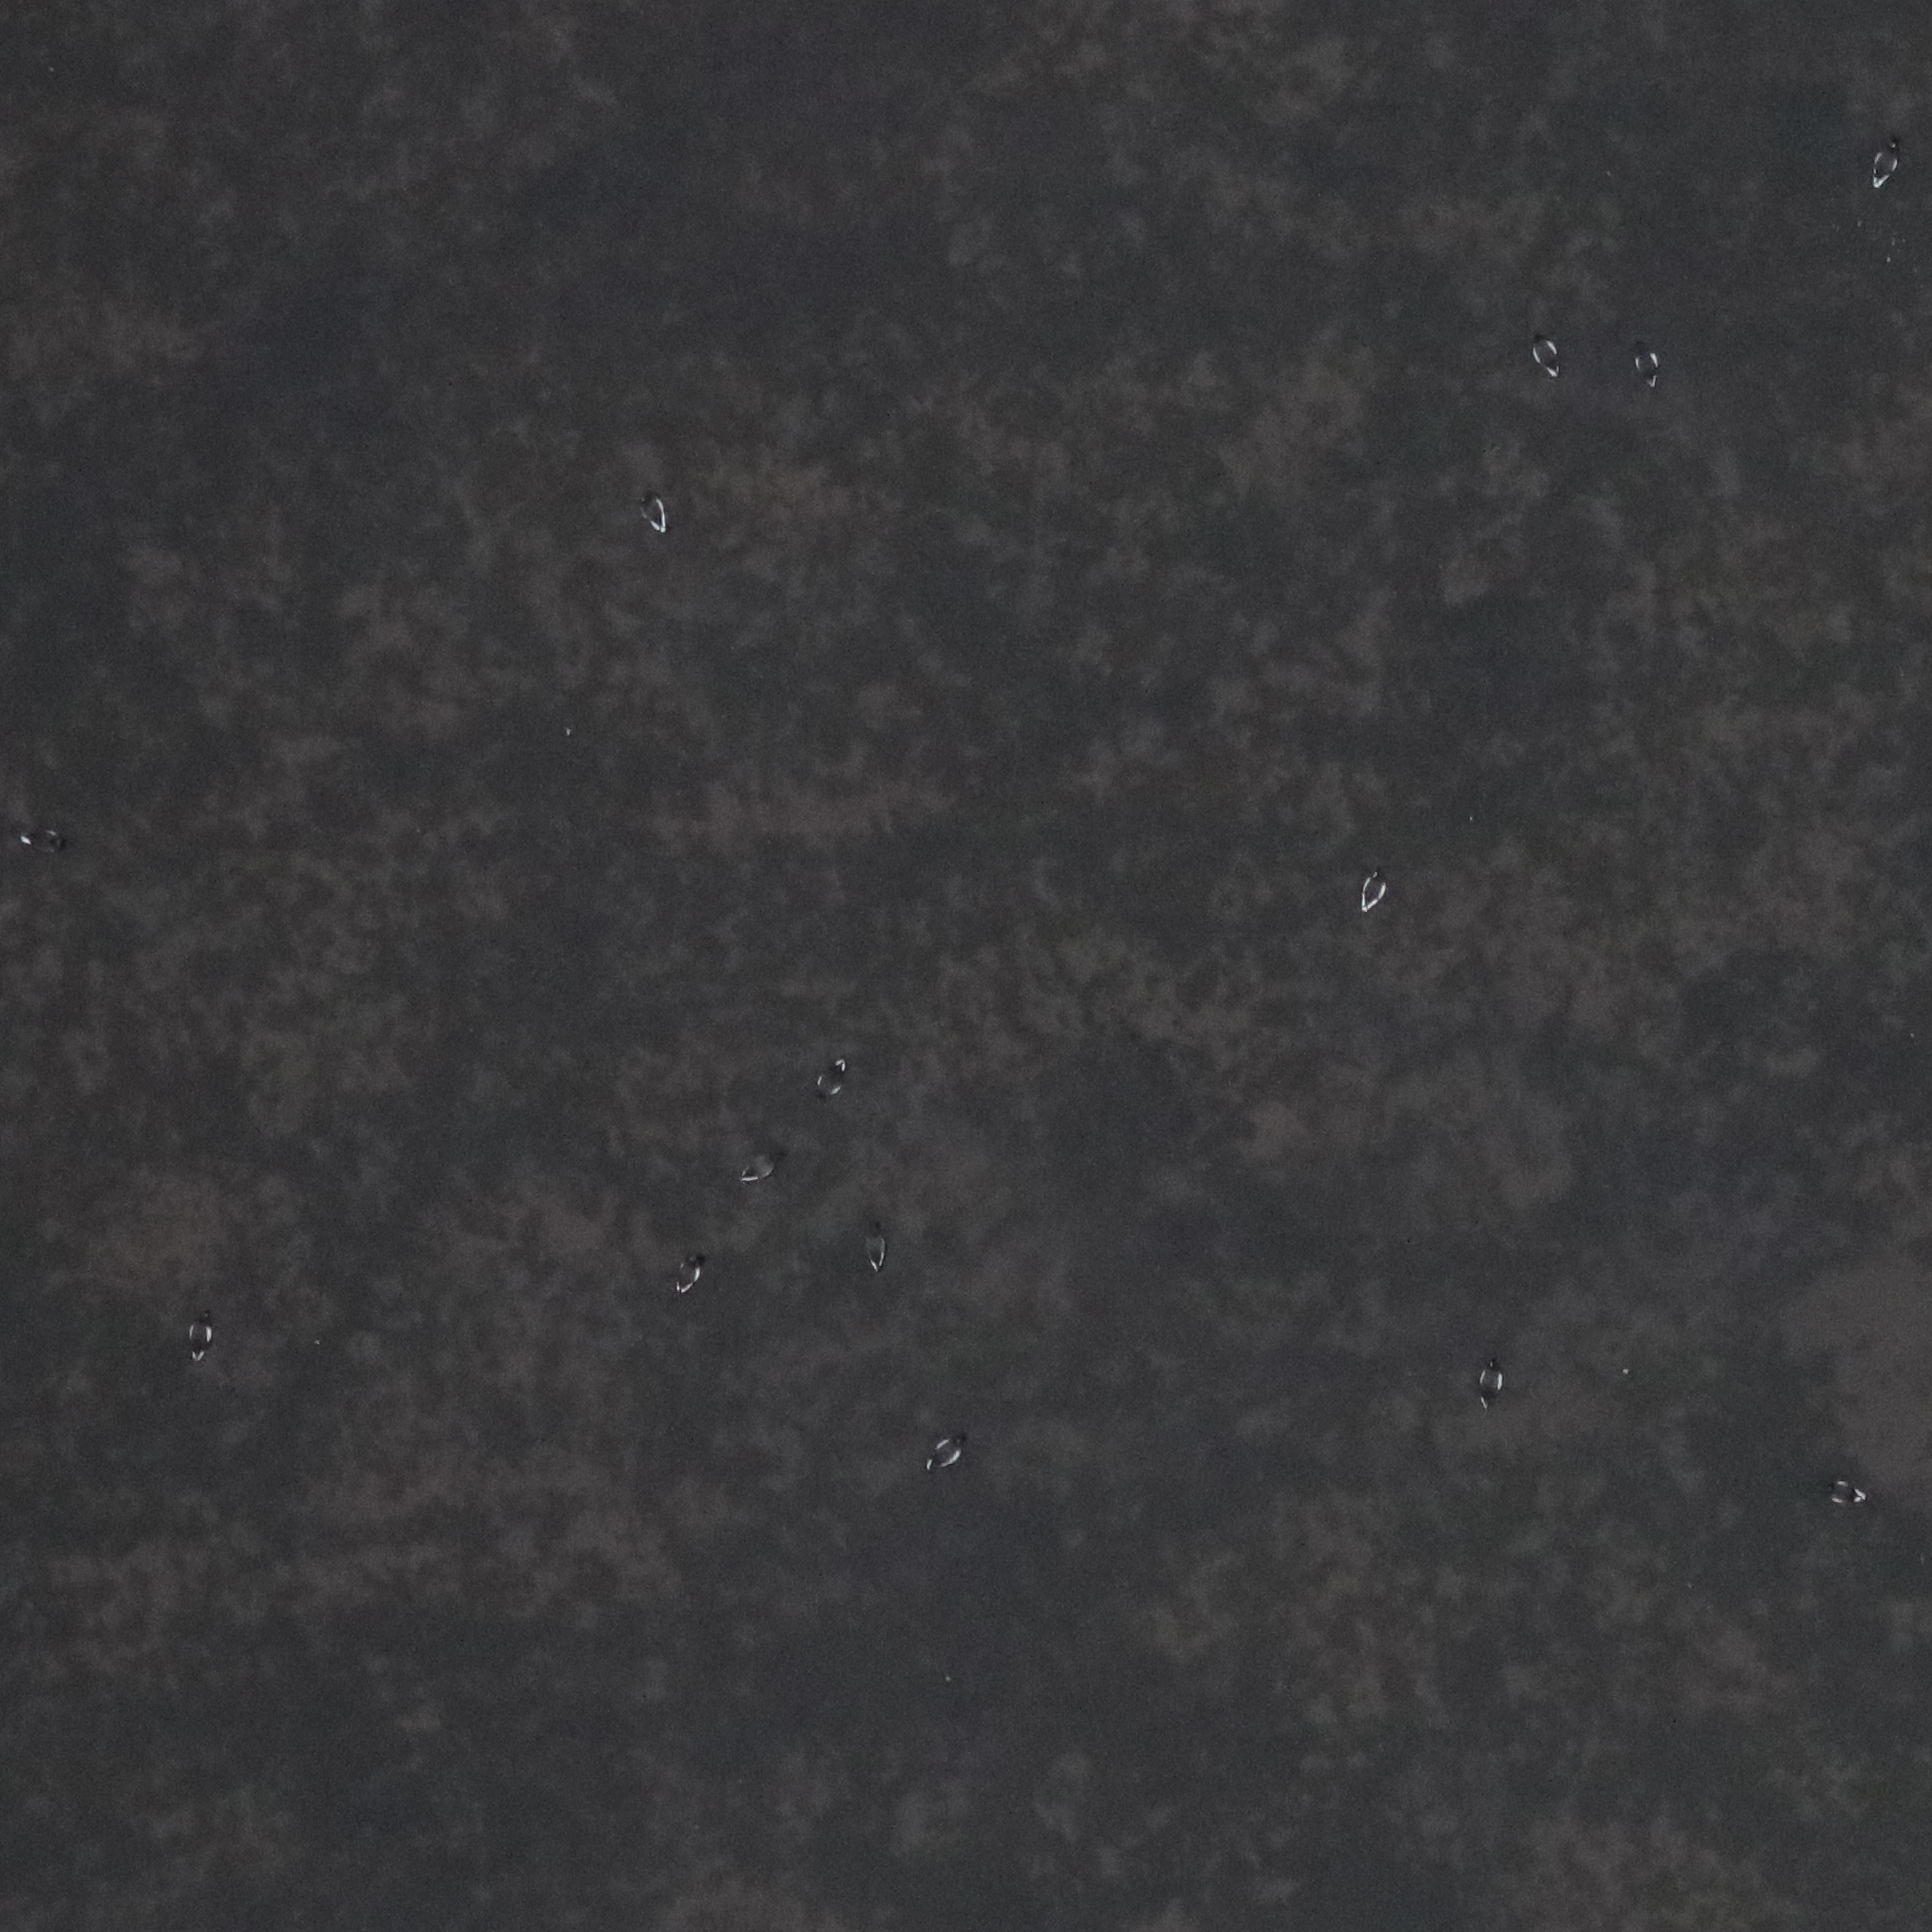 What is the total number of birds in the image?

14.